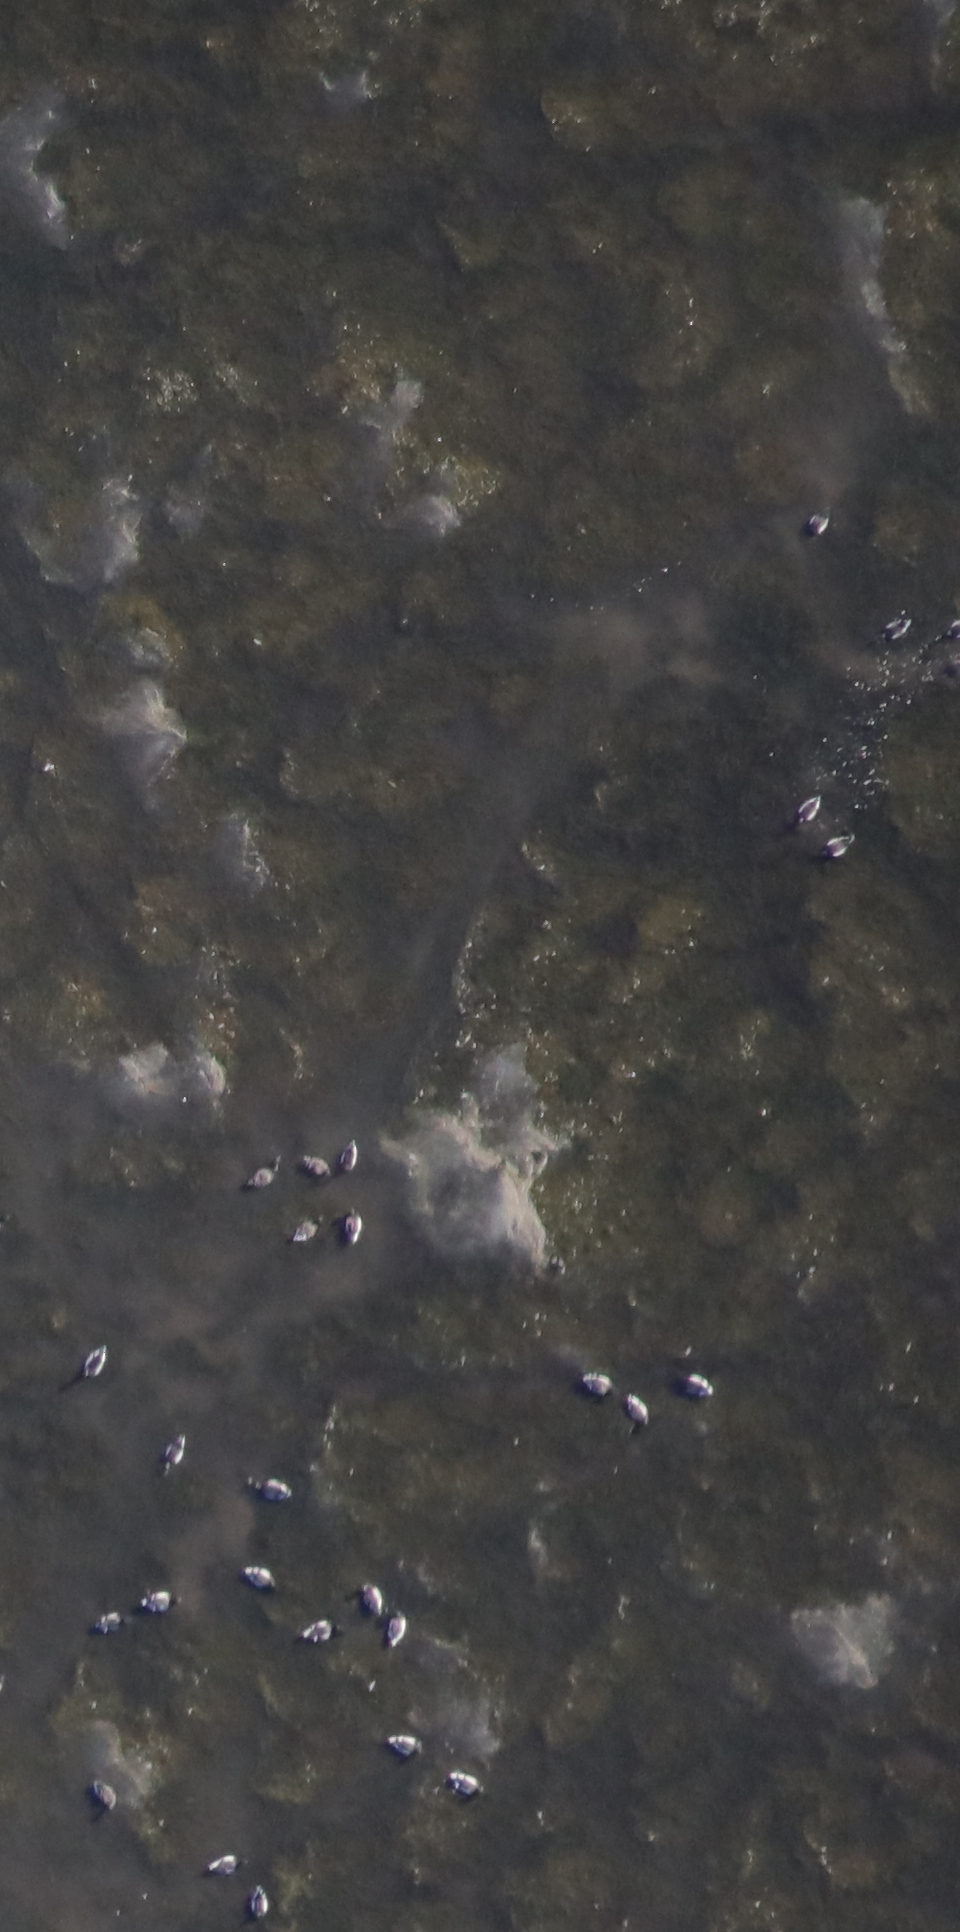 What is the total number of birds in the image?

26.